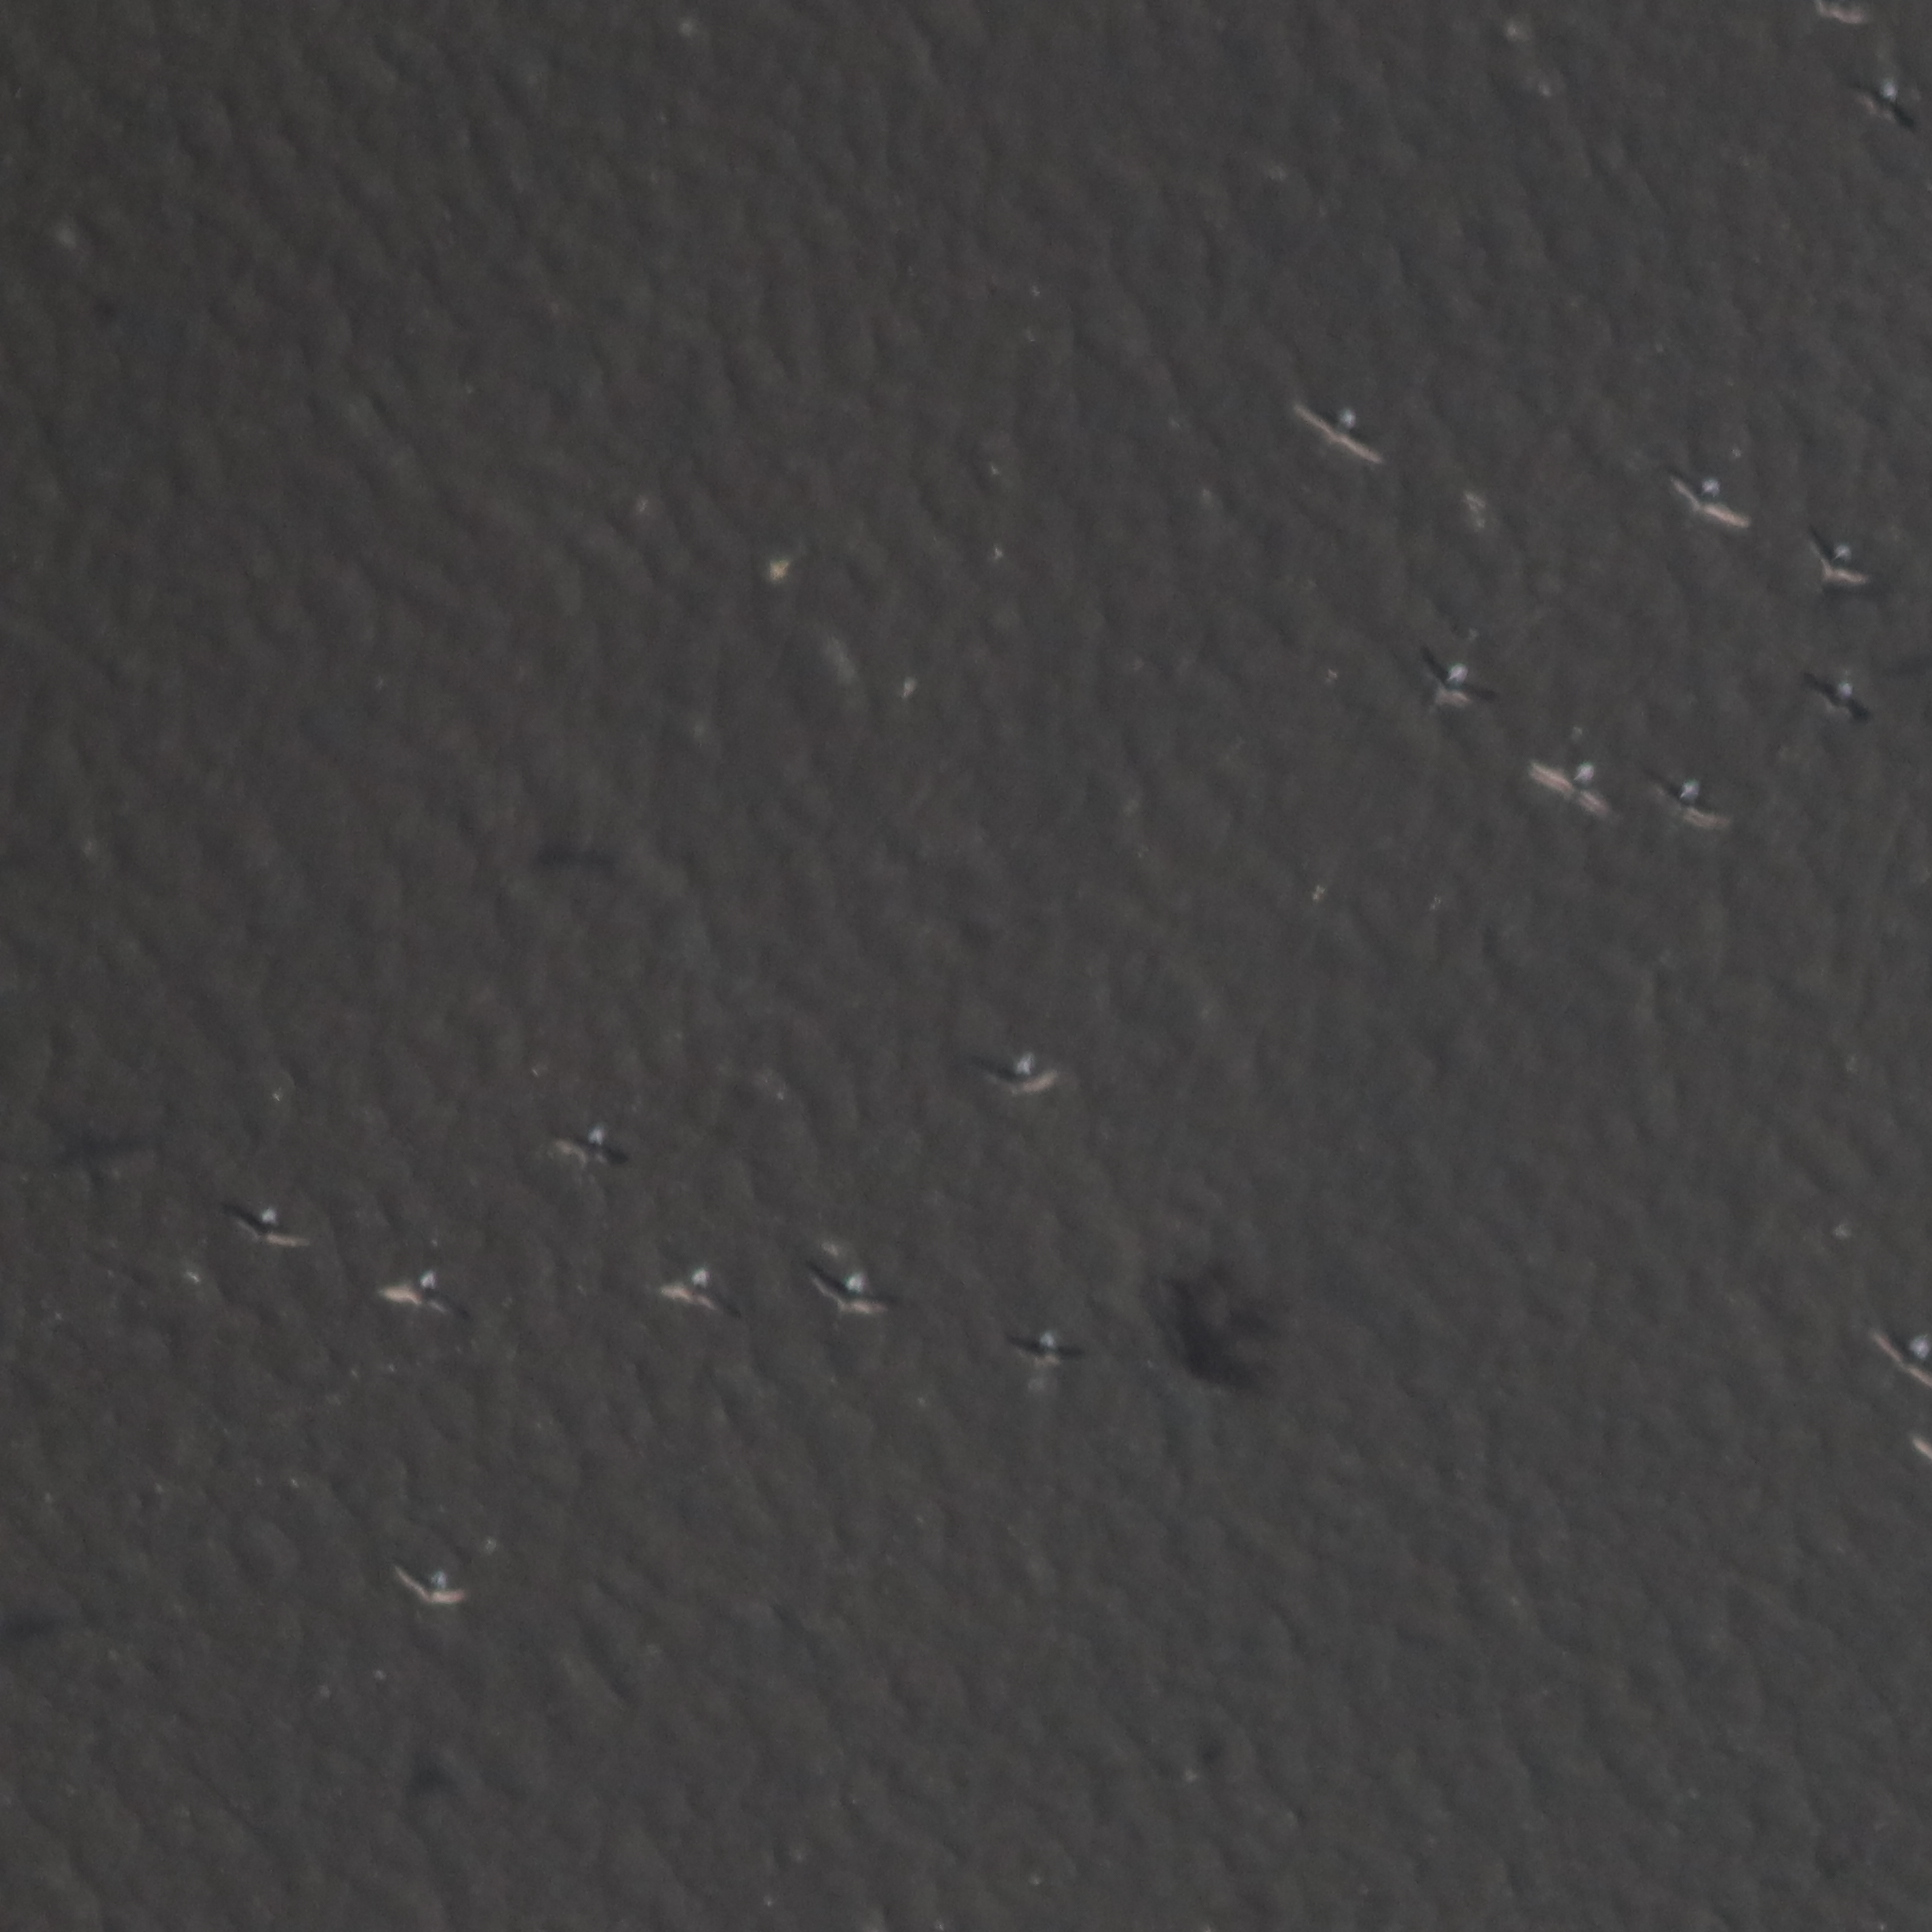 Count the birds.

17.